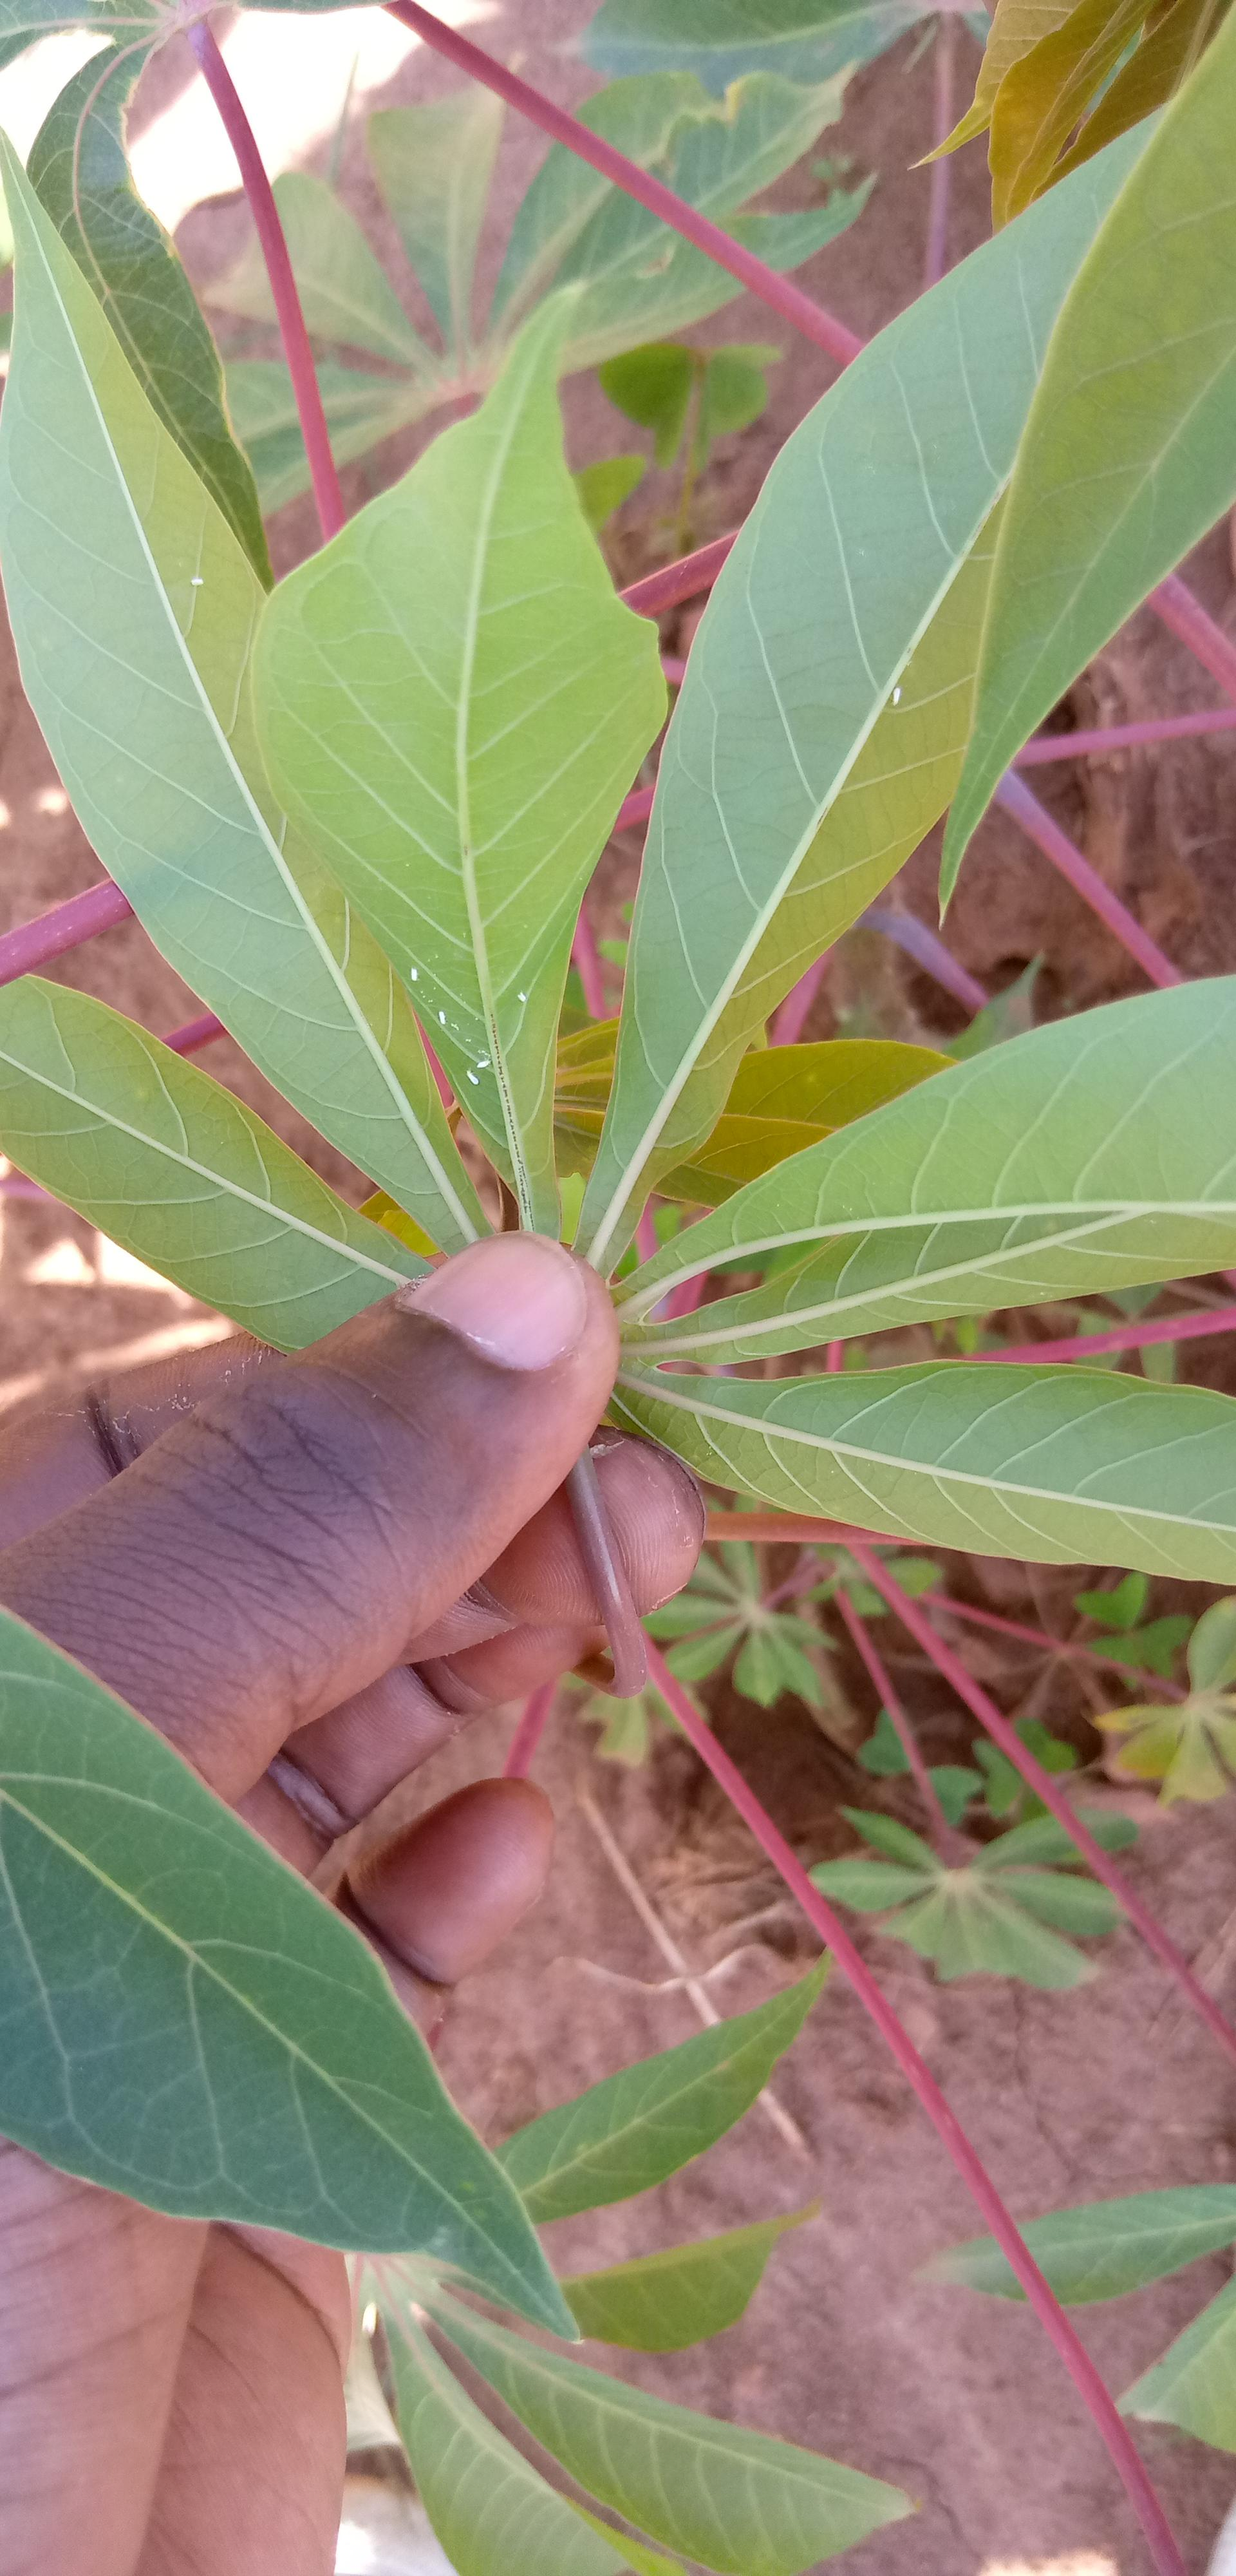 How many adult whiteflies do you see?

7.